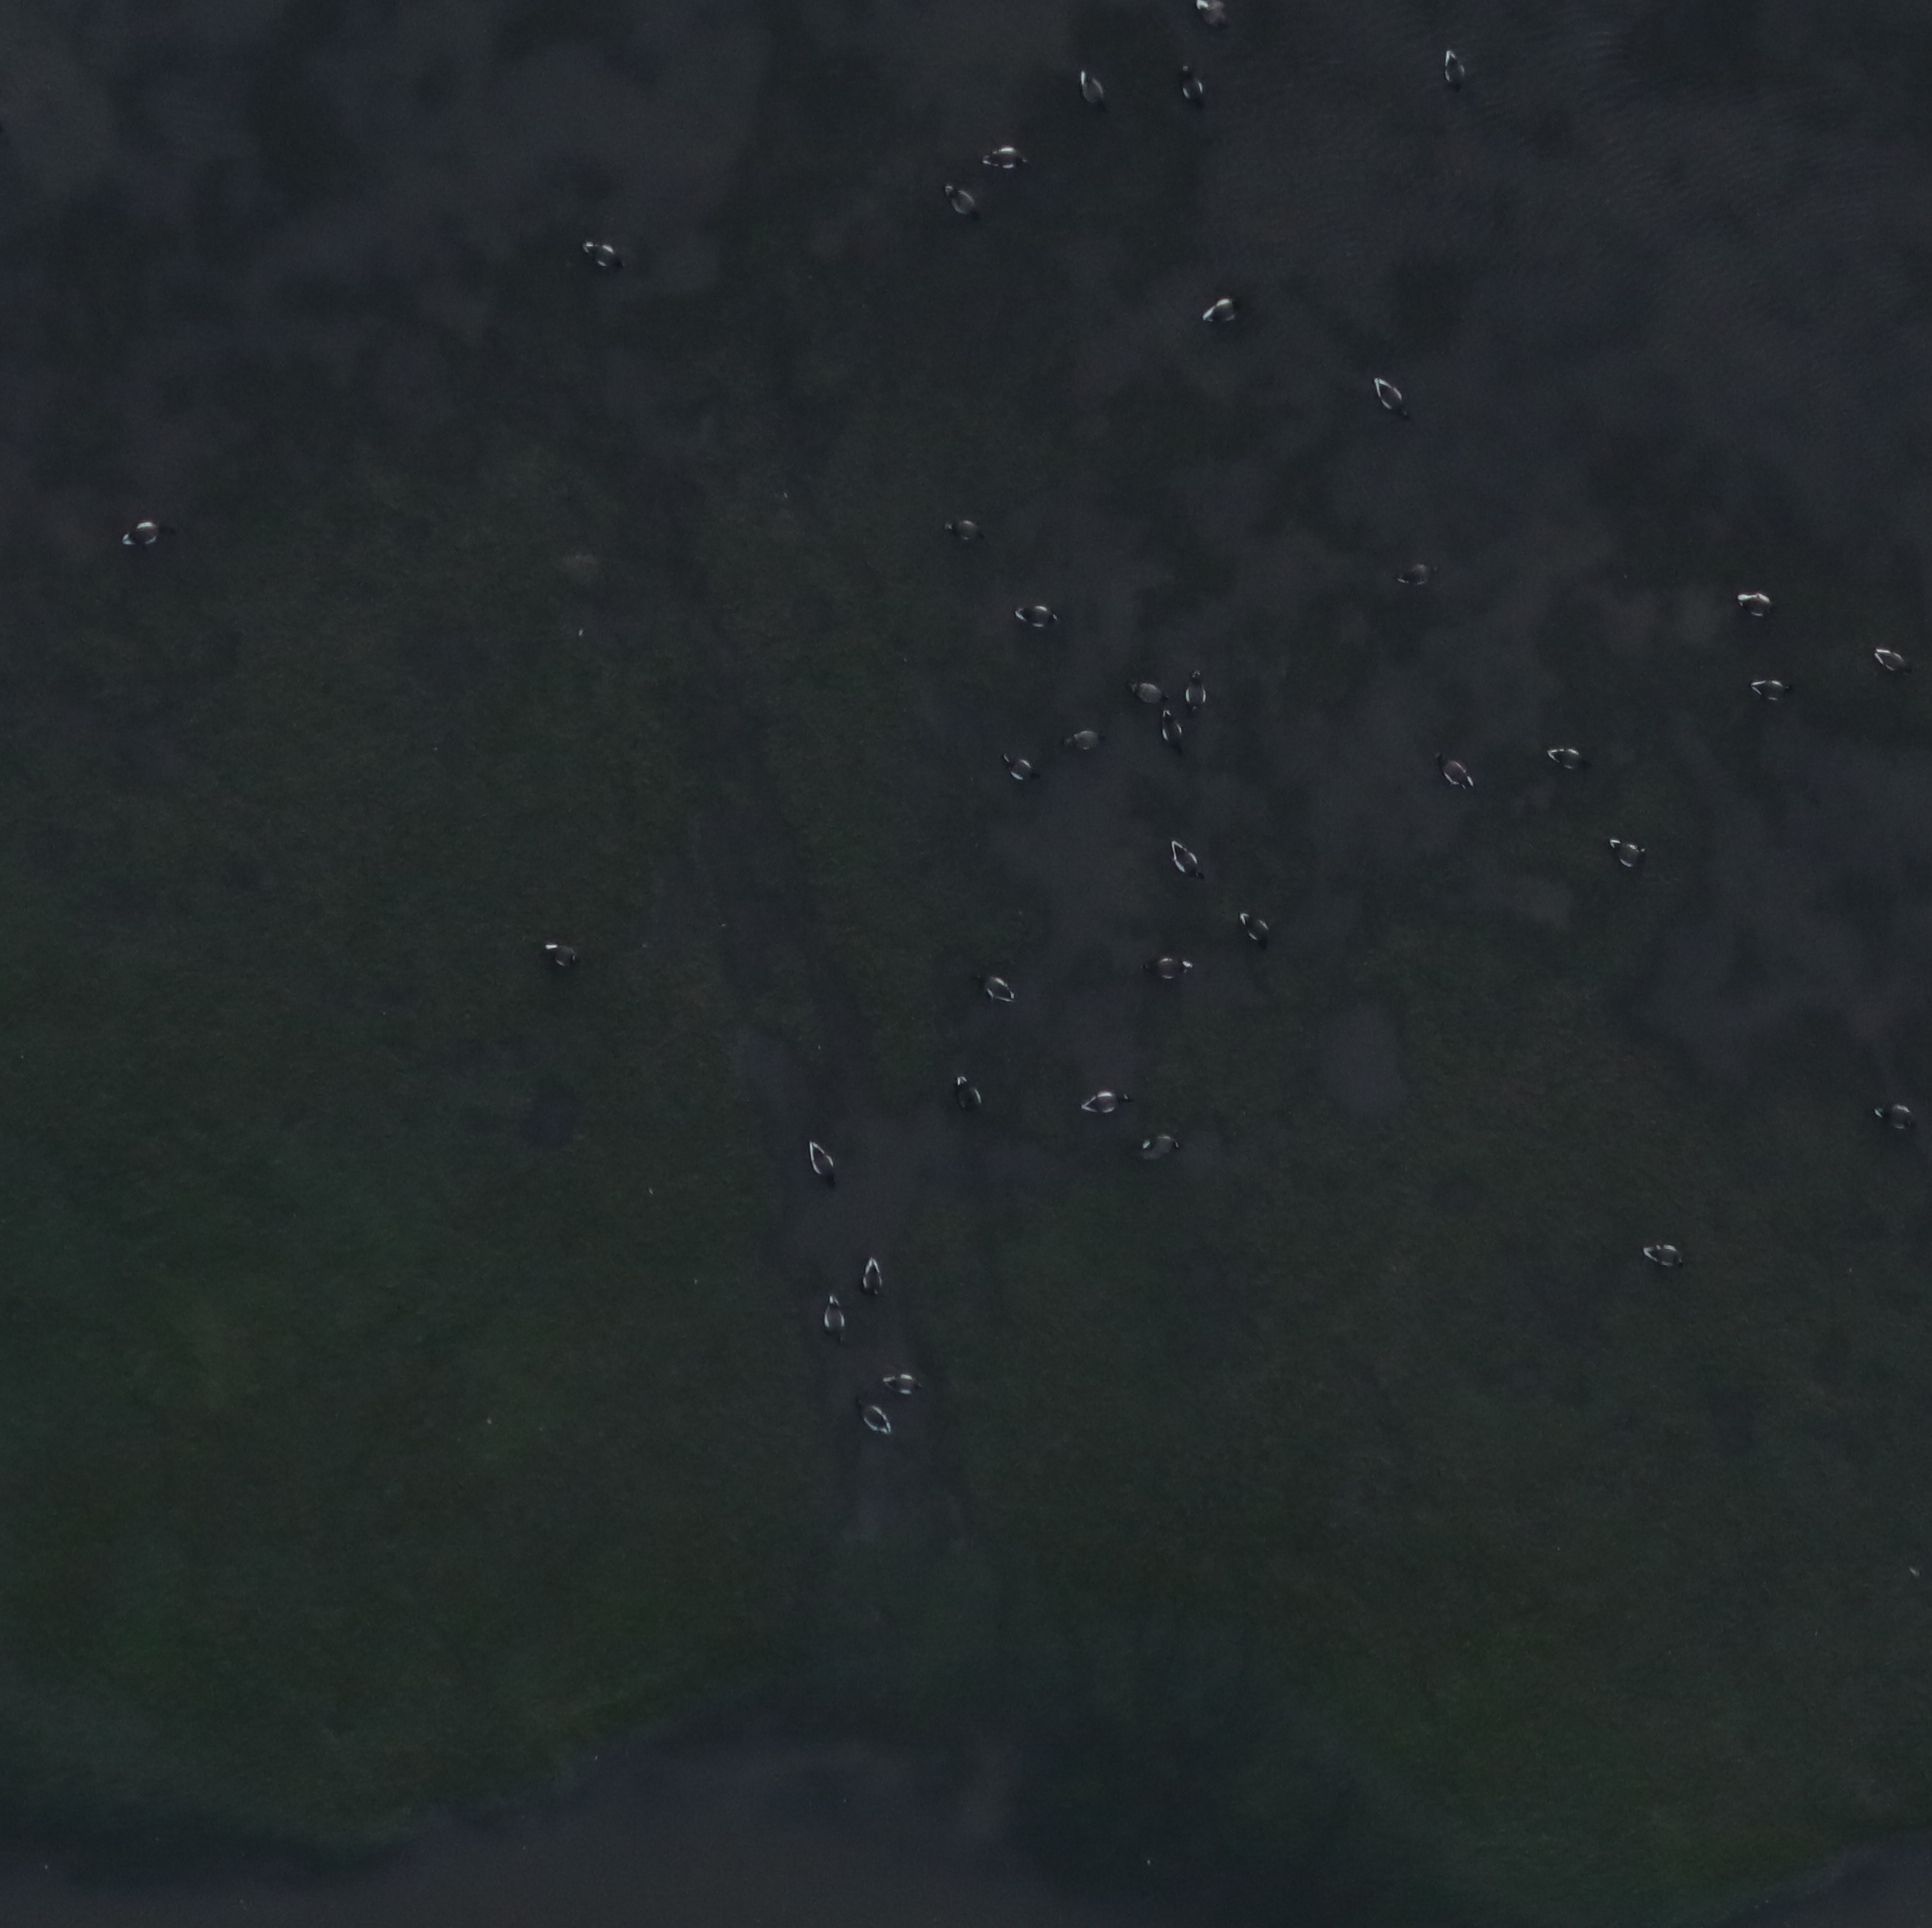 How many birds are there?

39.